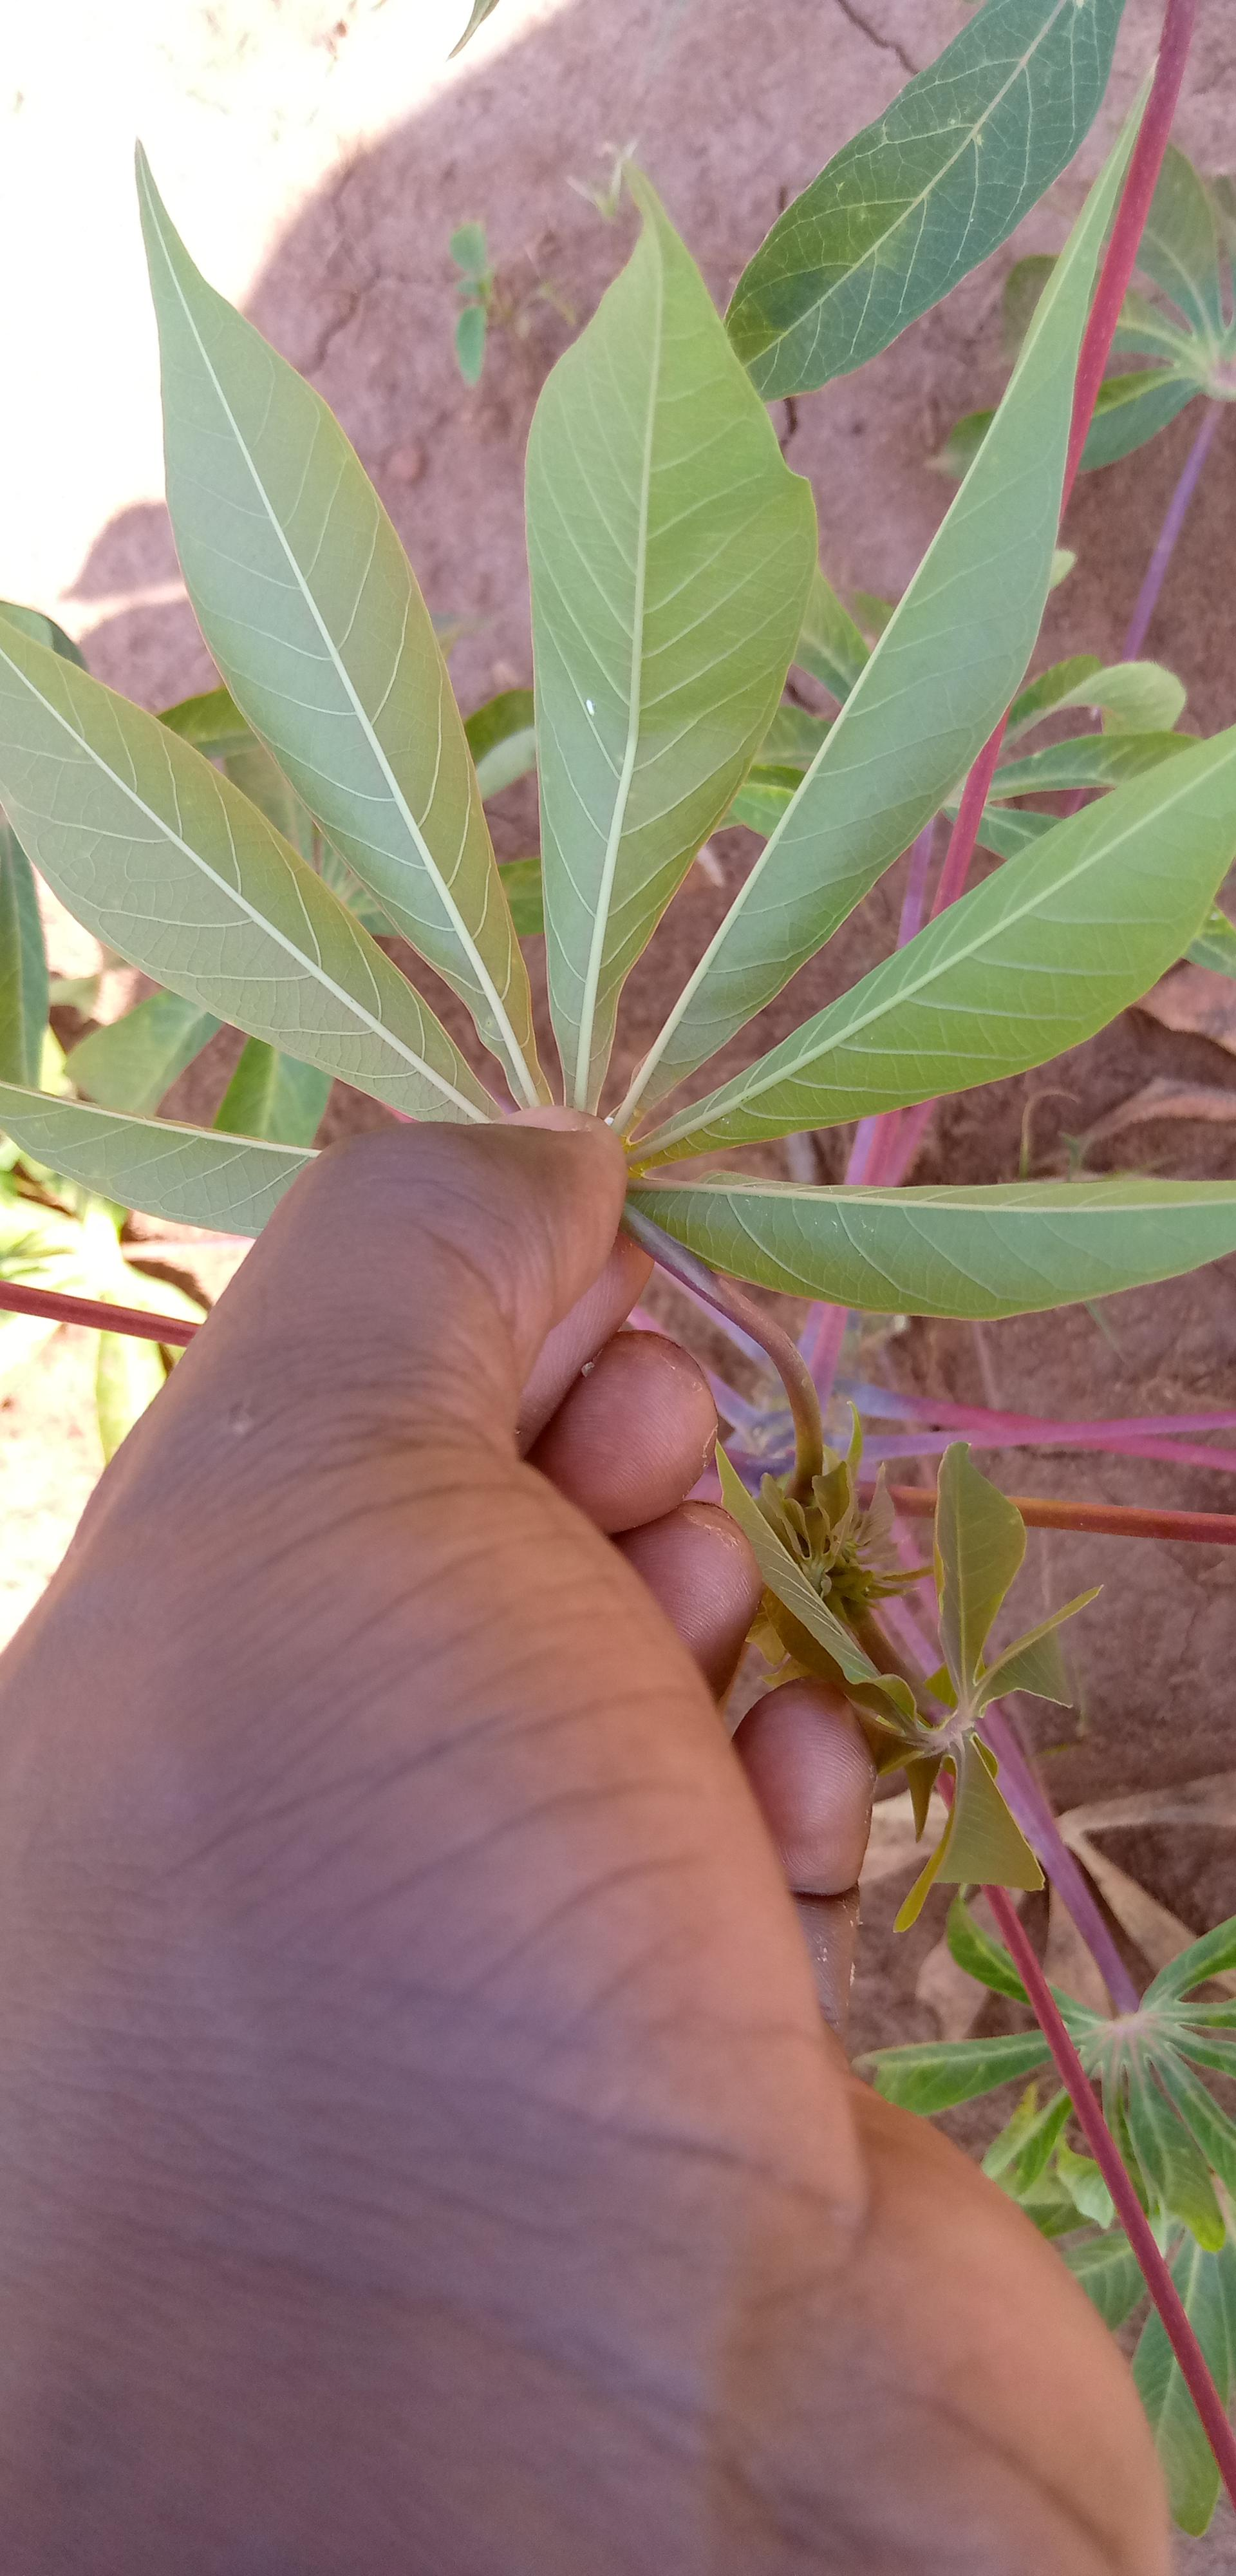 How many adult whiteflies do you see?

1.